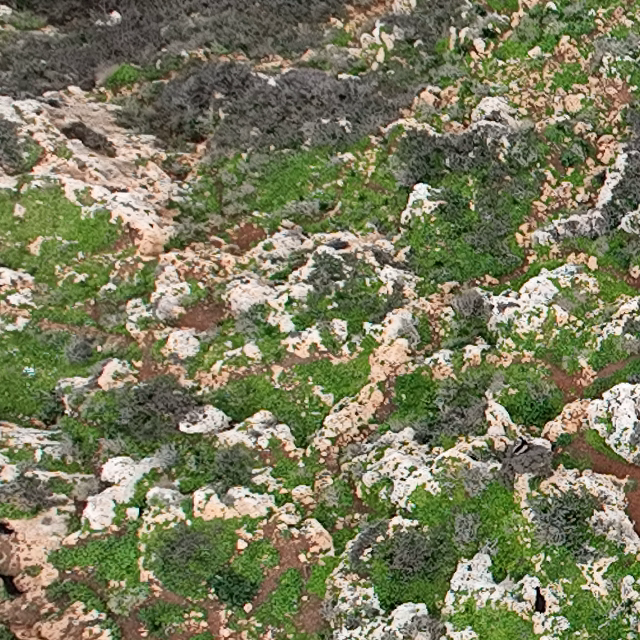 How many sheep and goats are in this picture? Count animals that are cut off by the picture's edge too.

2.